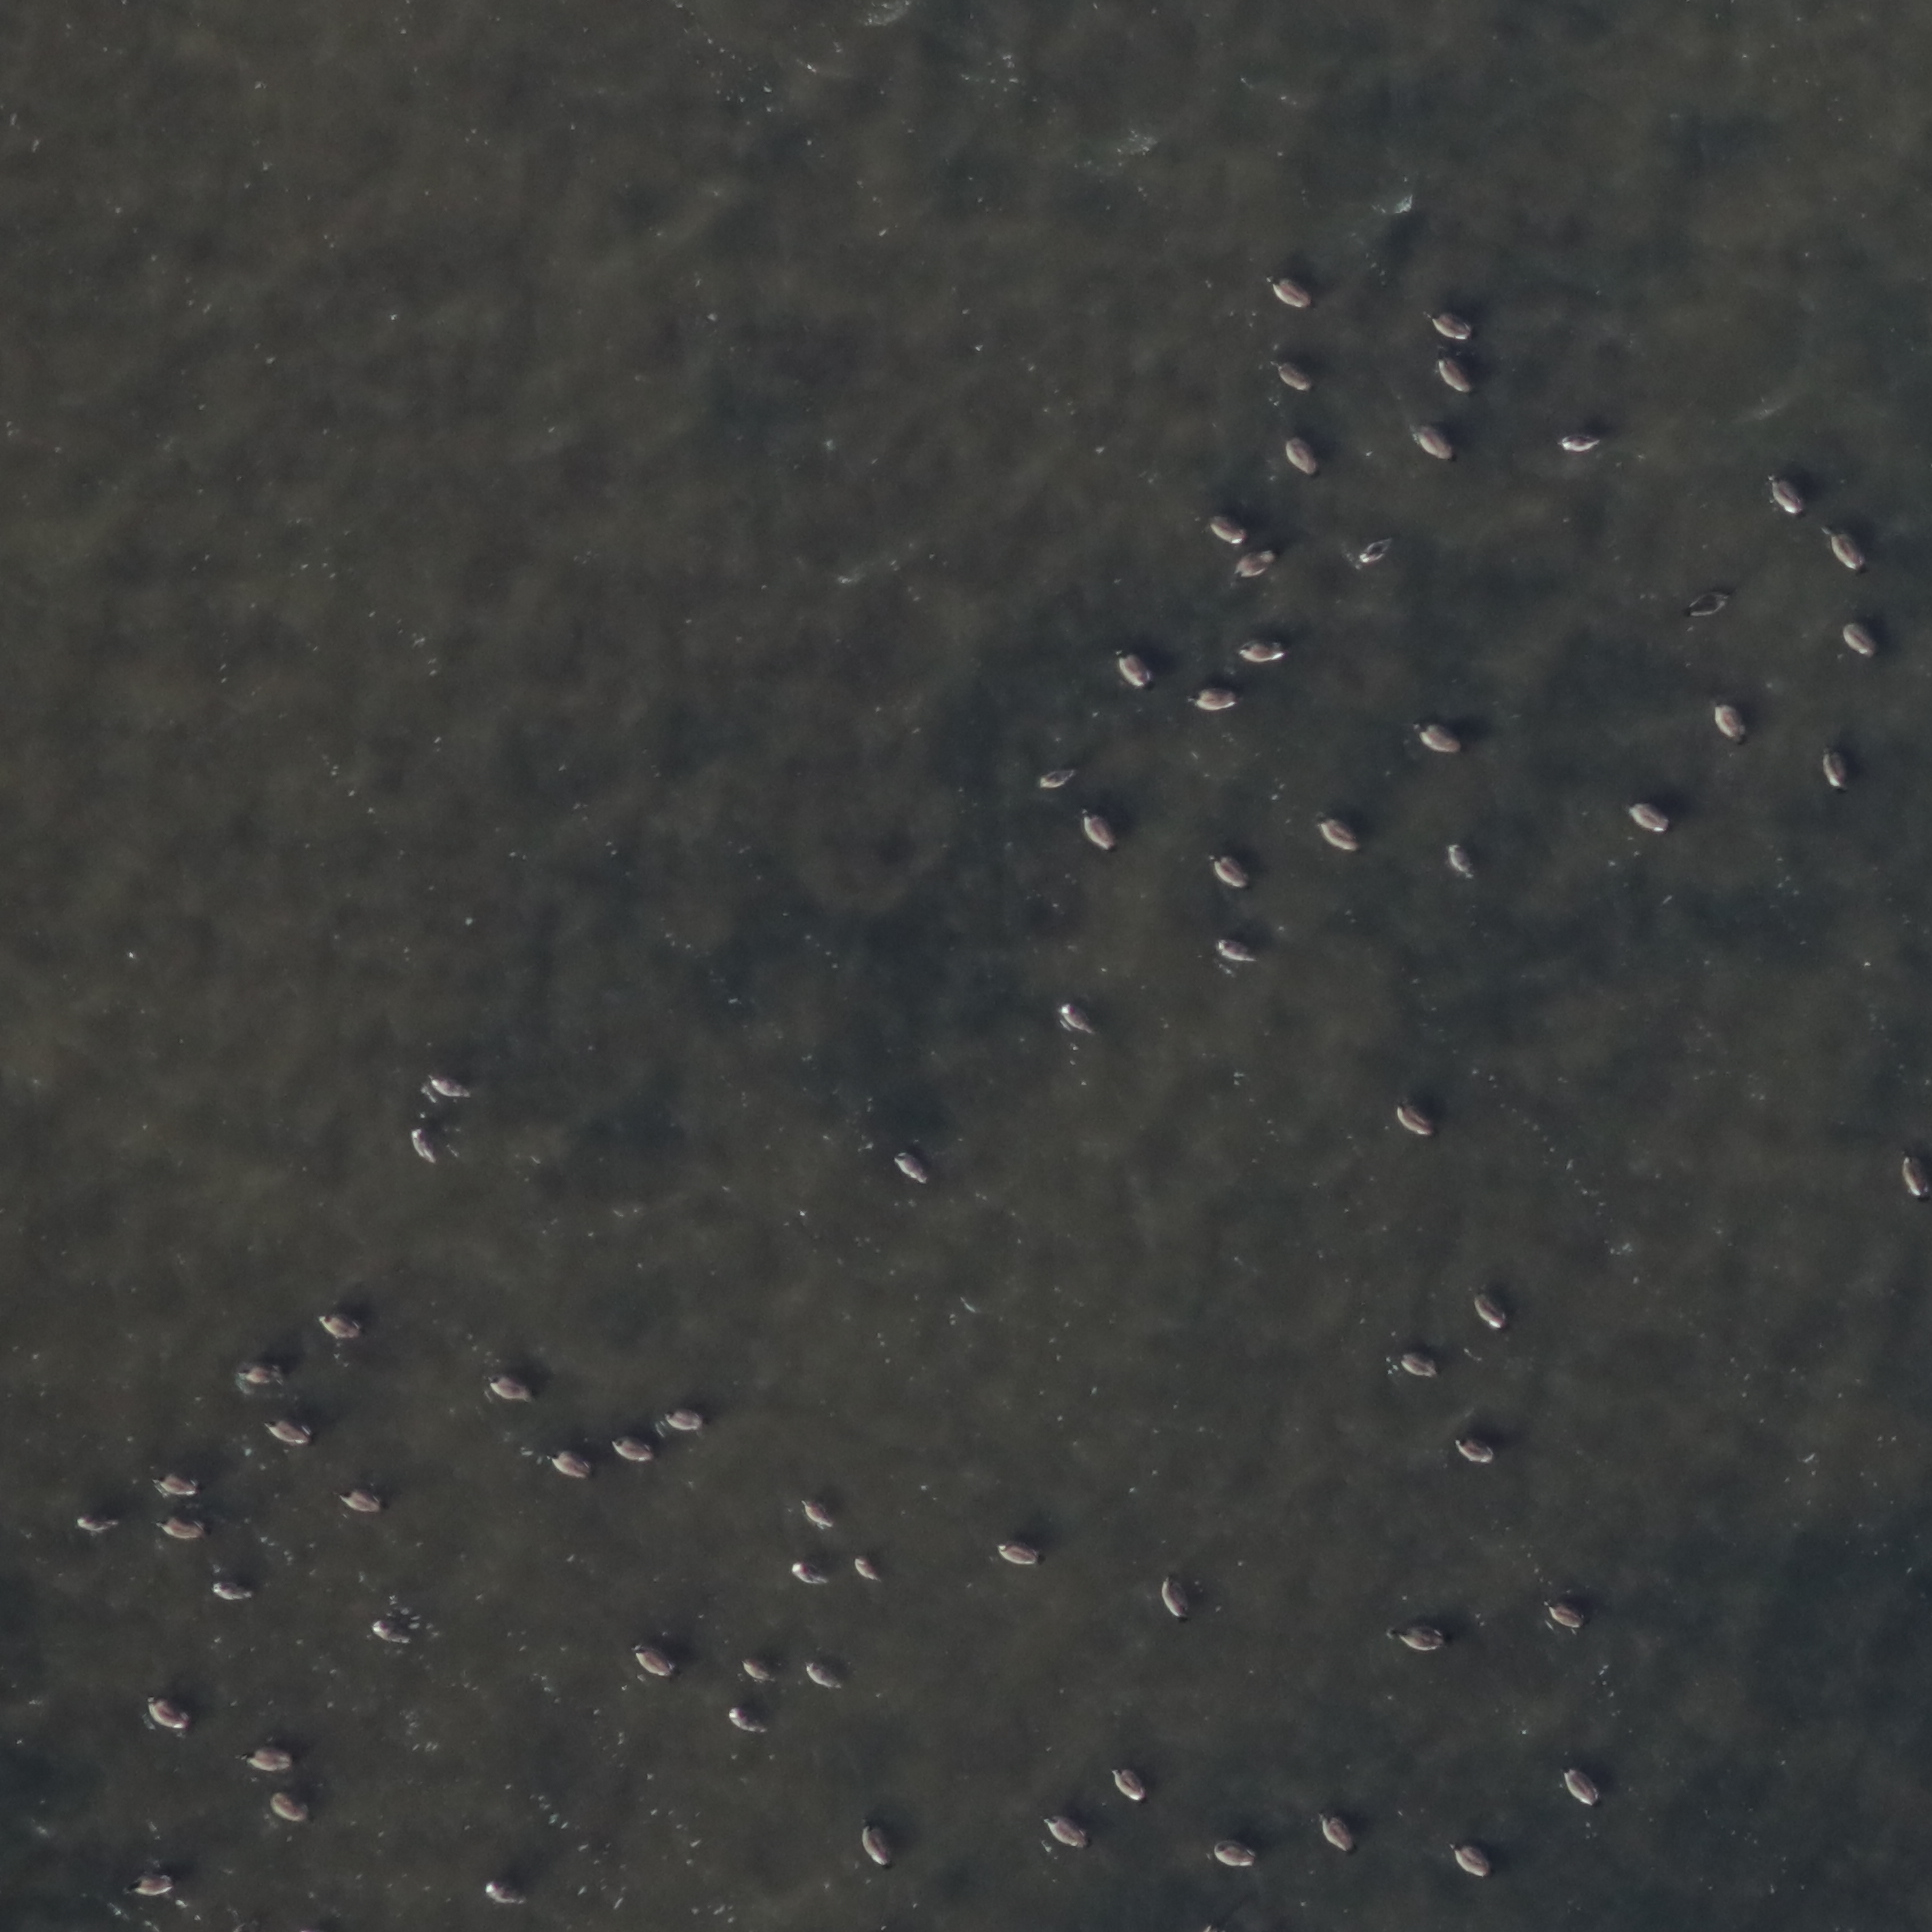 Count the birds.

73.